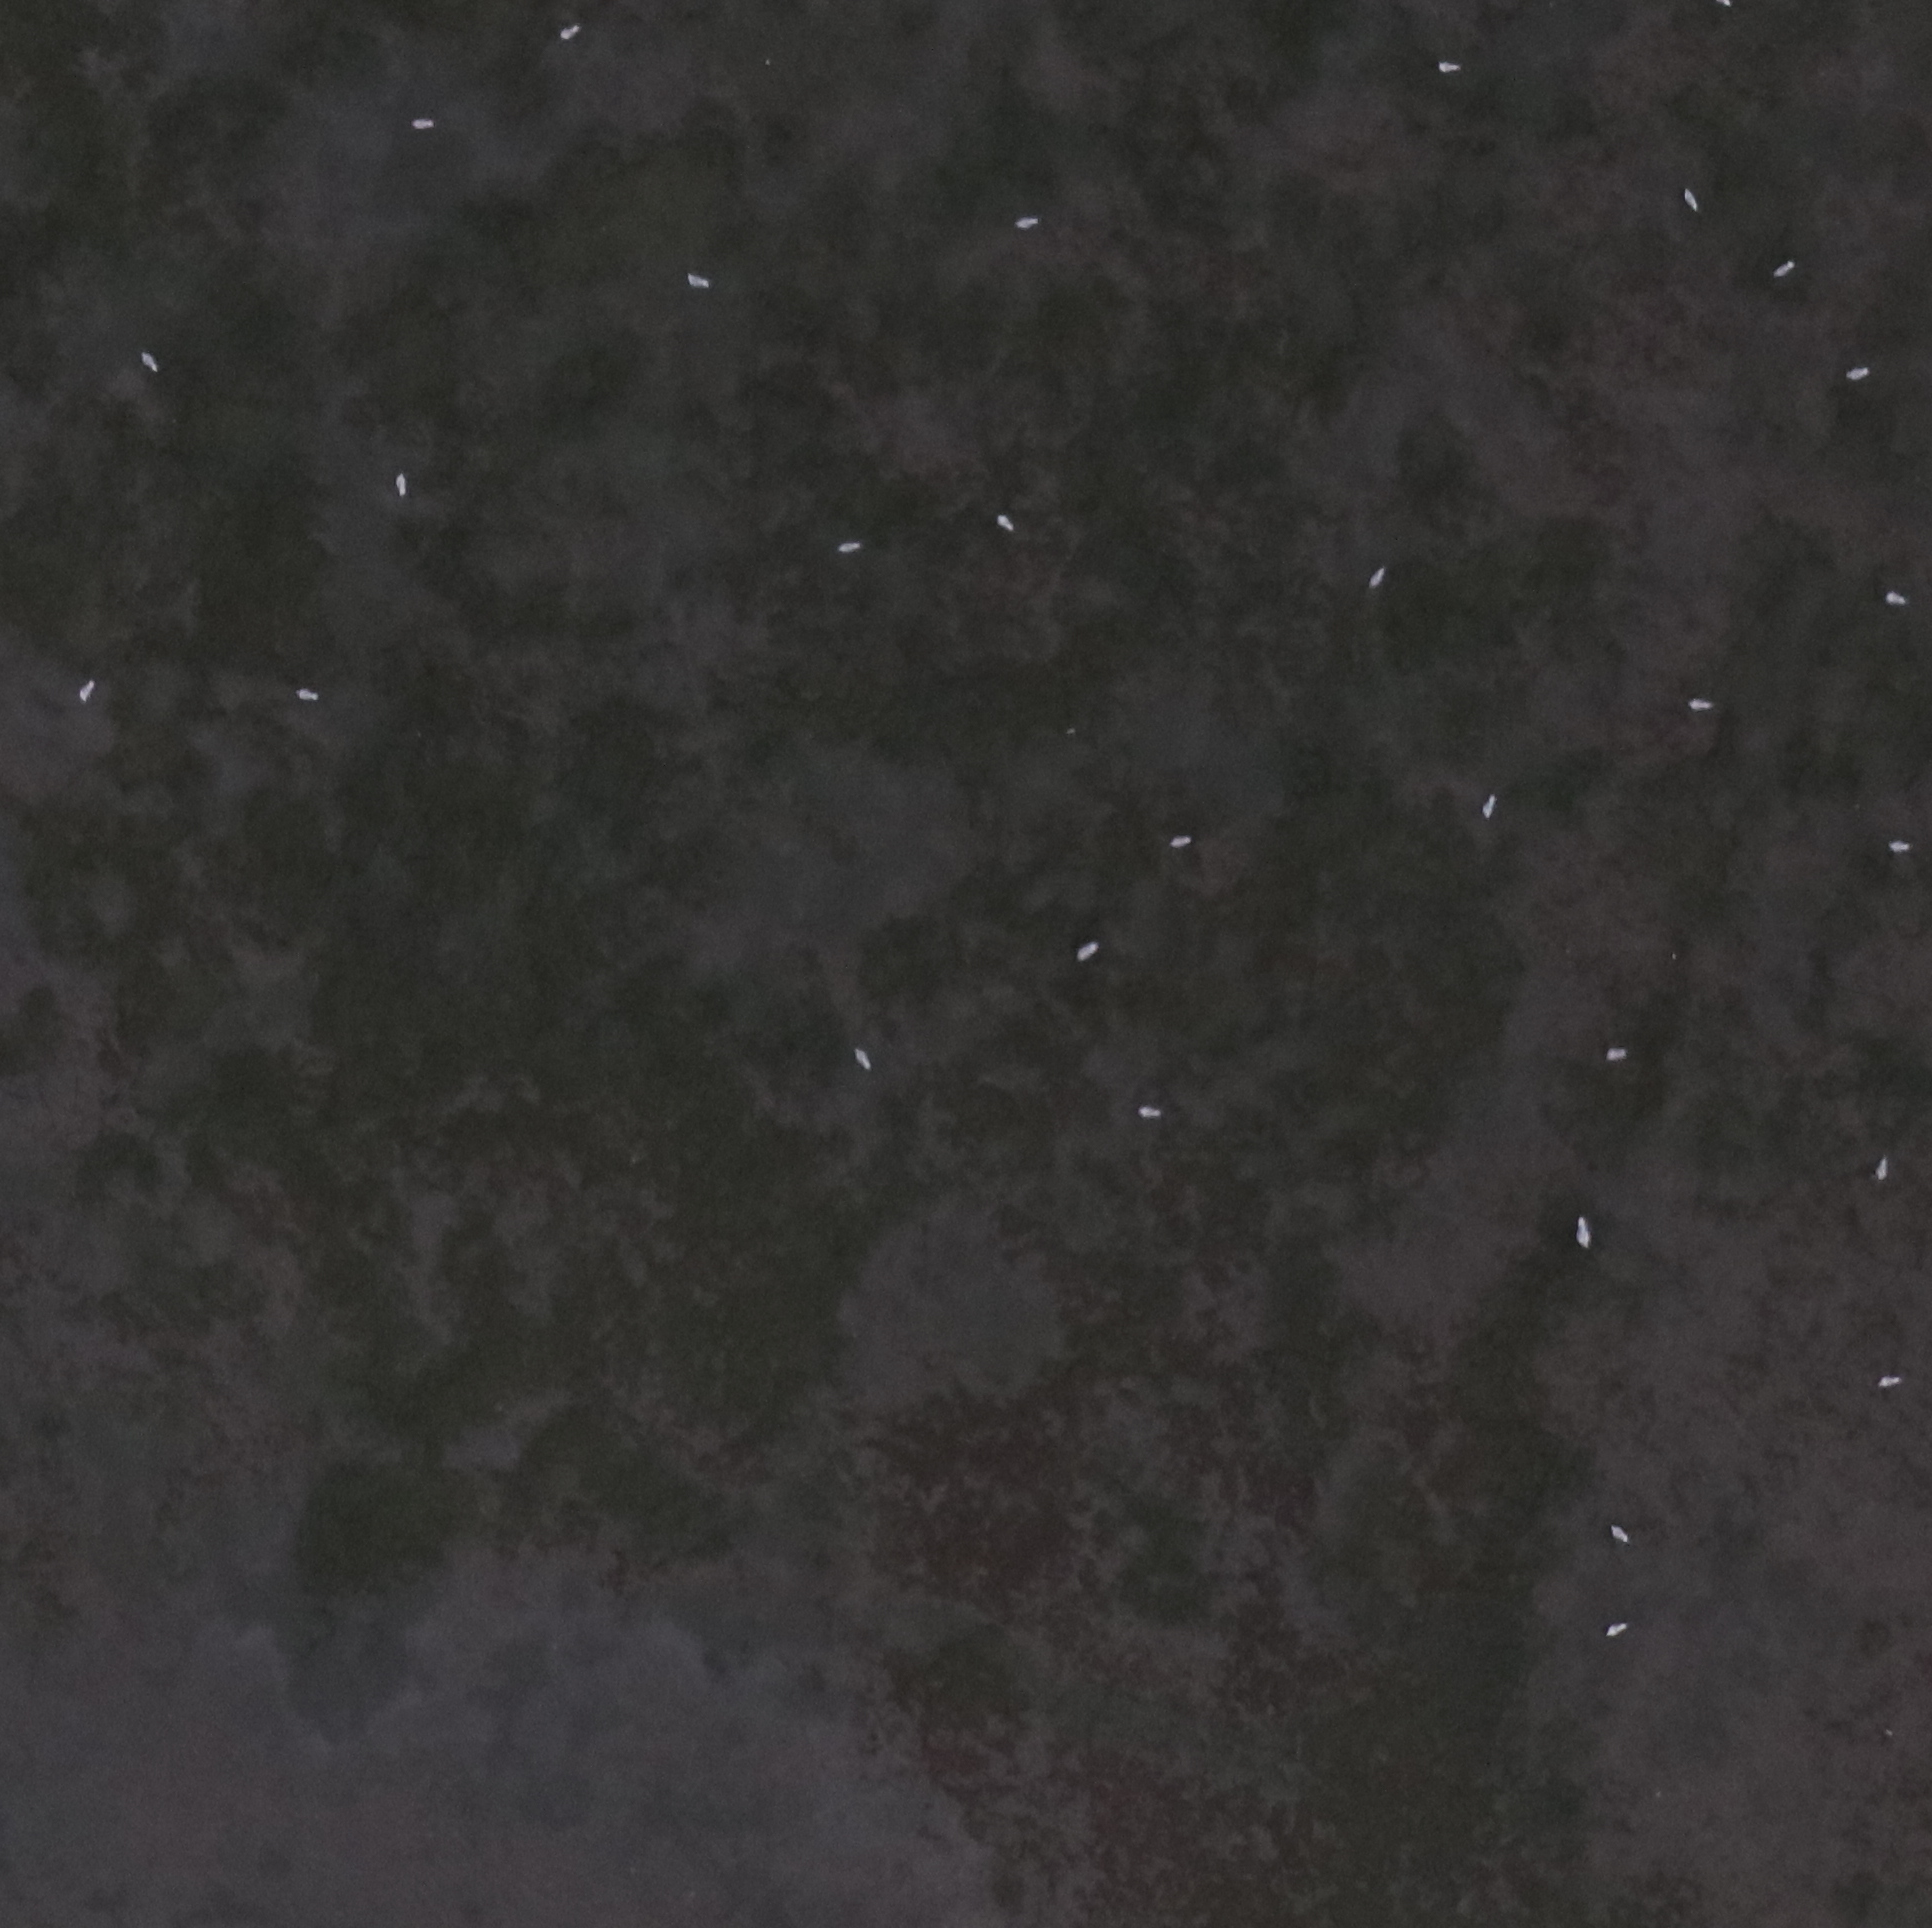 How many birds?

29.